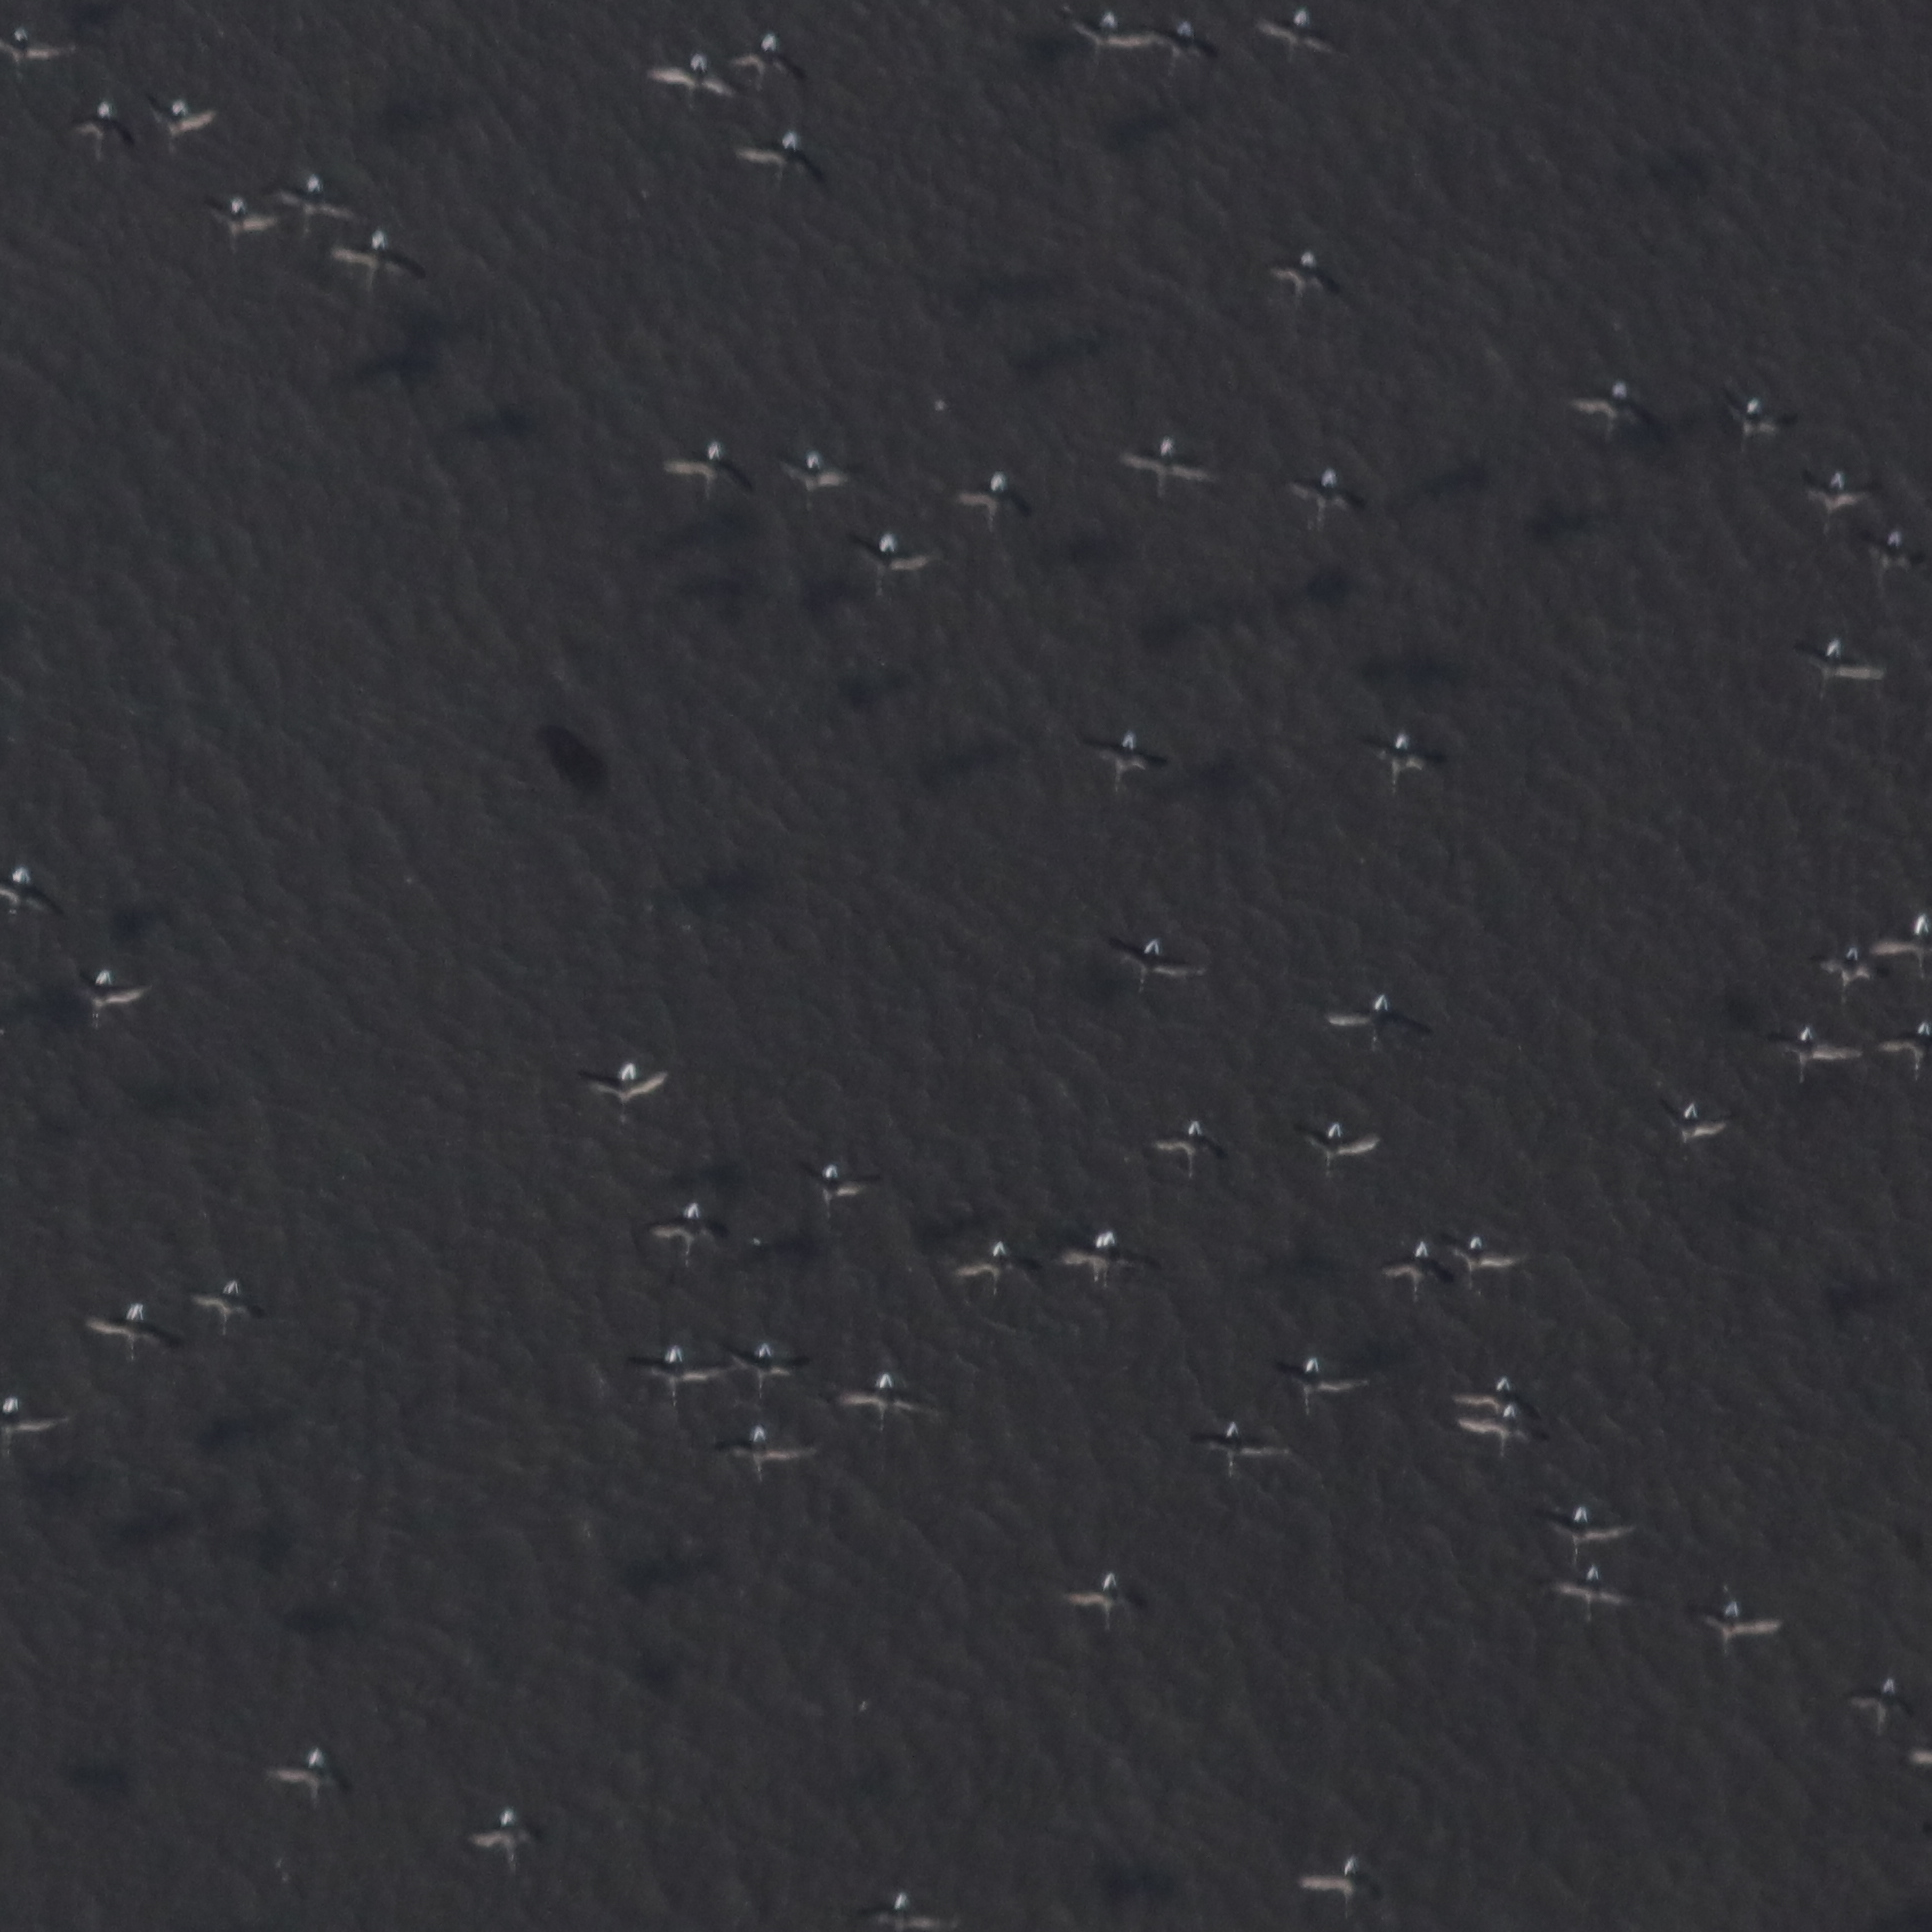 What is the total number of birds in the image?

65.